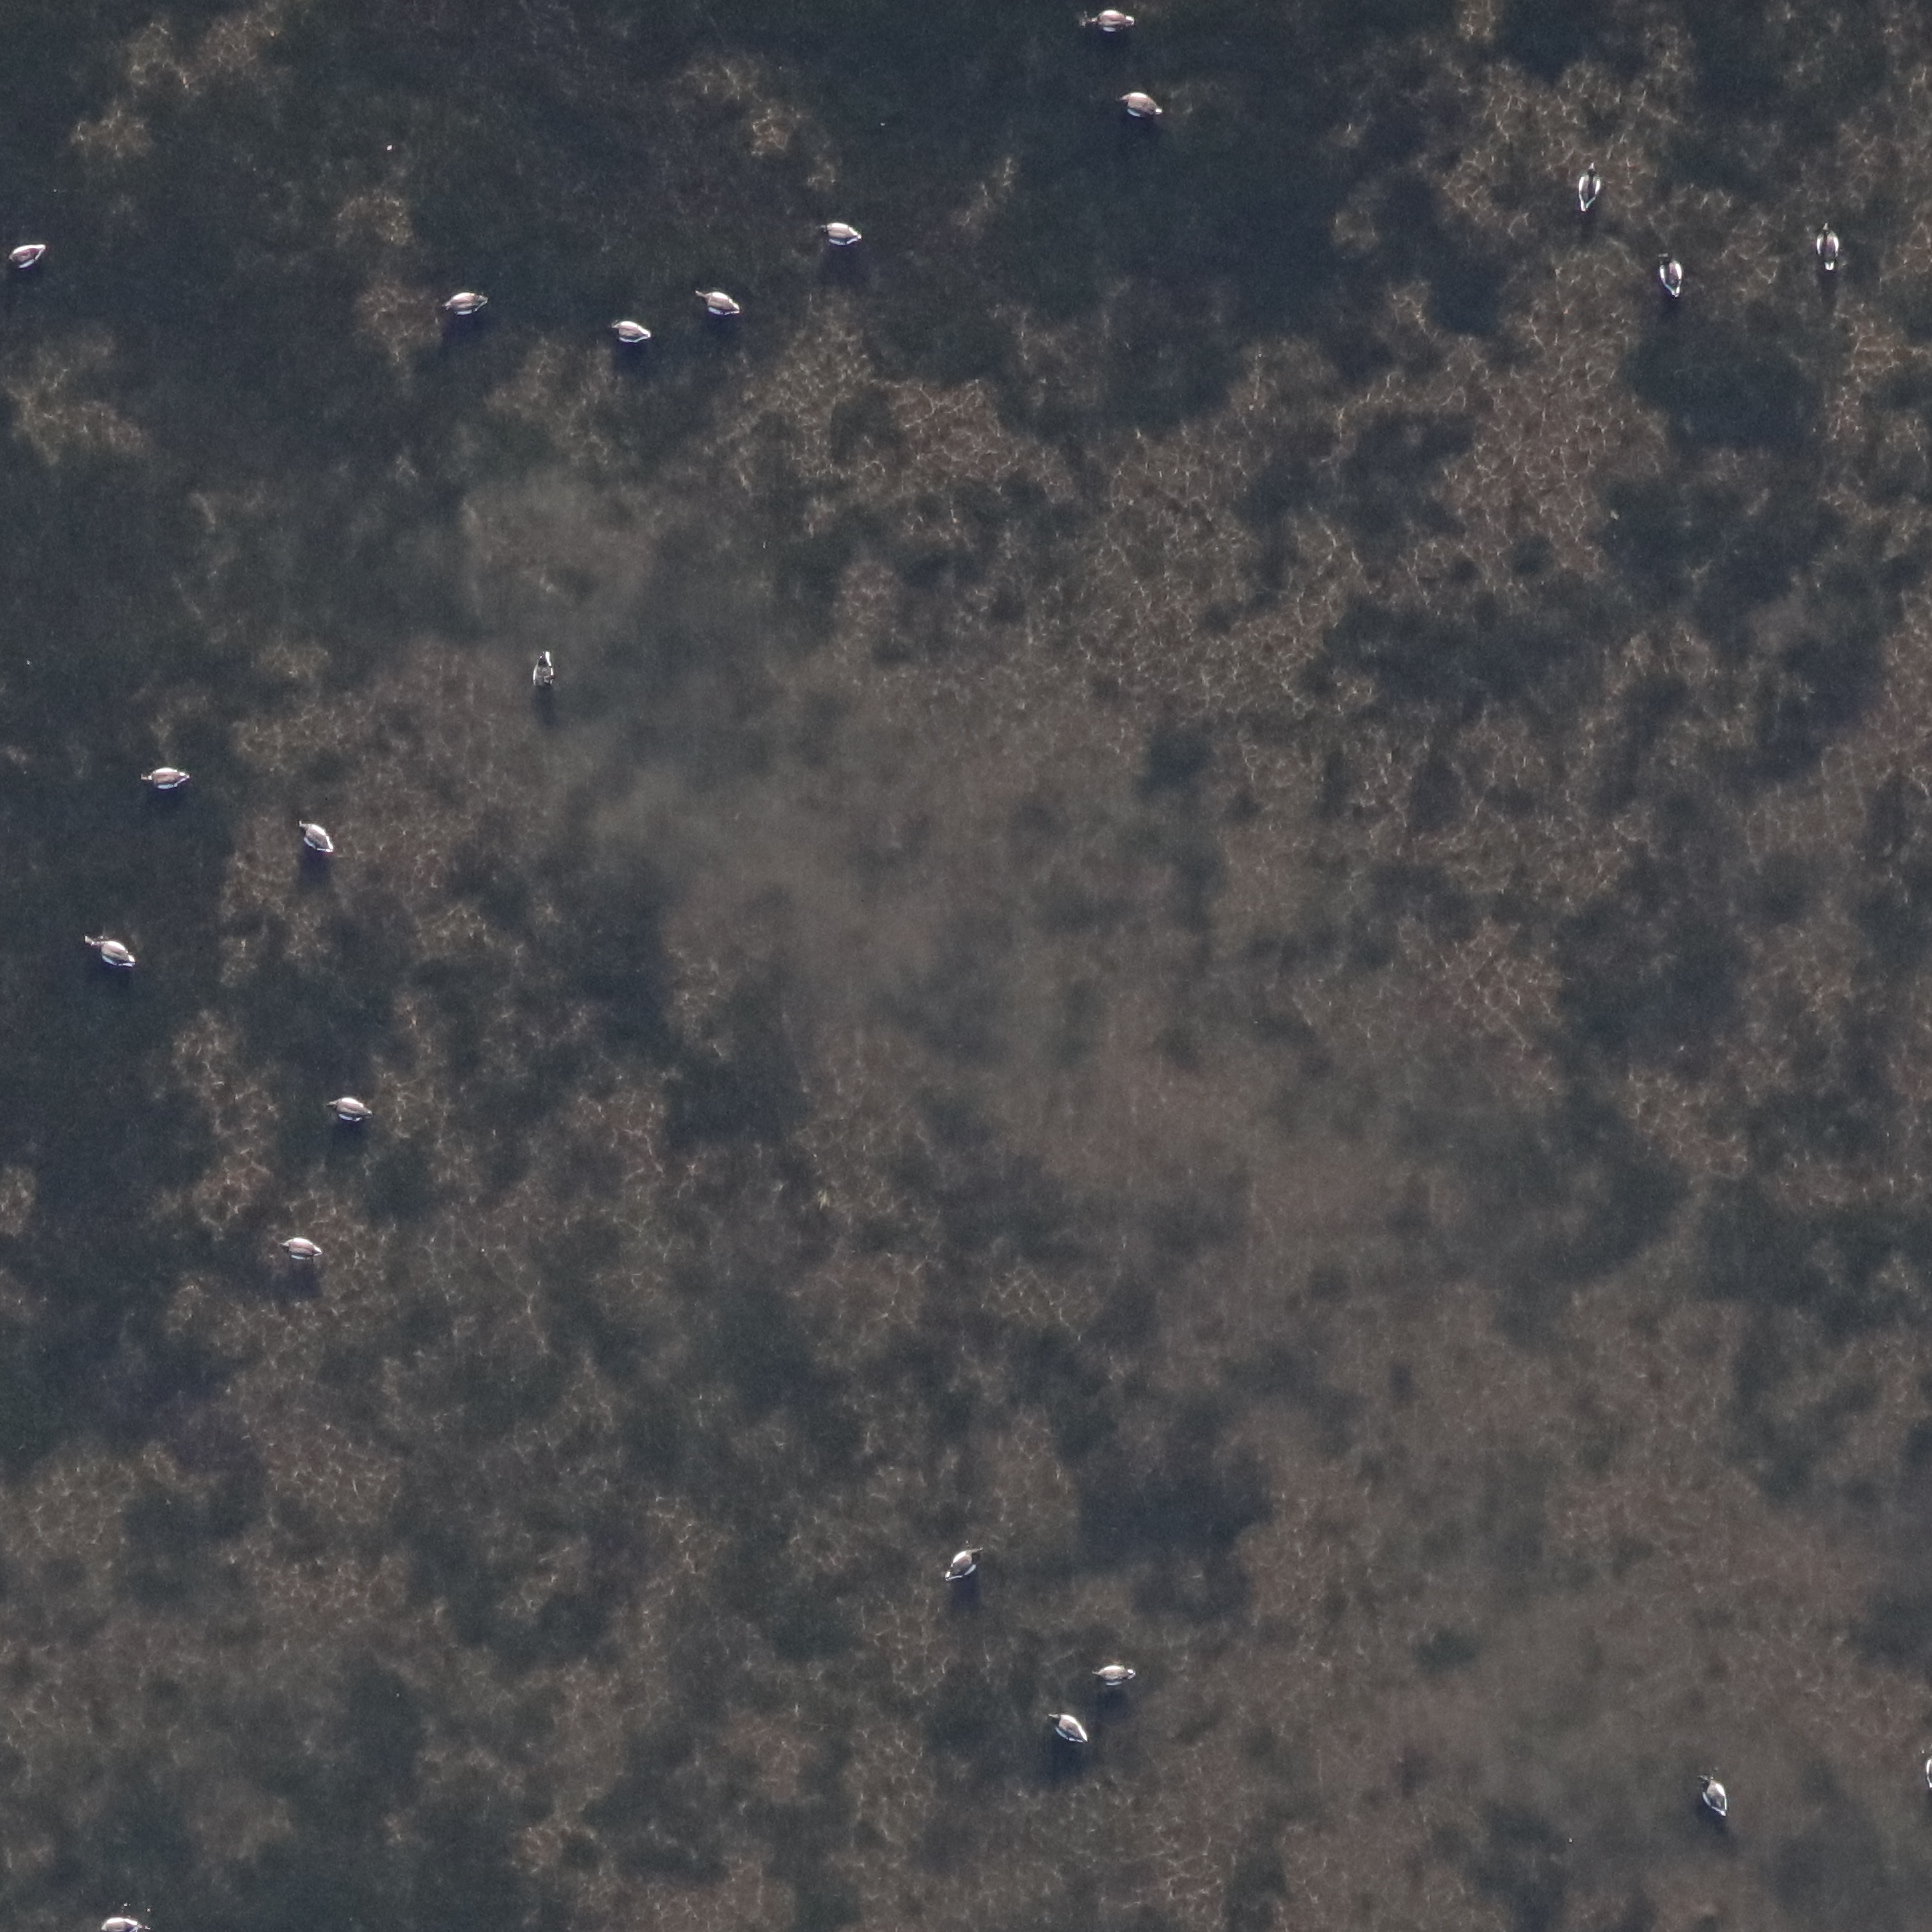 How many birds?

21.